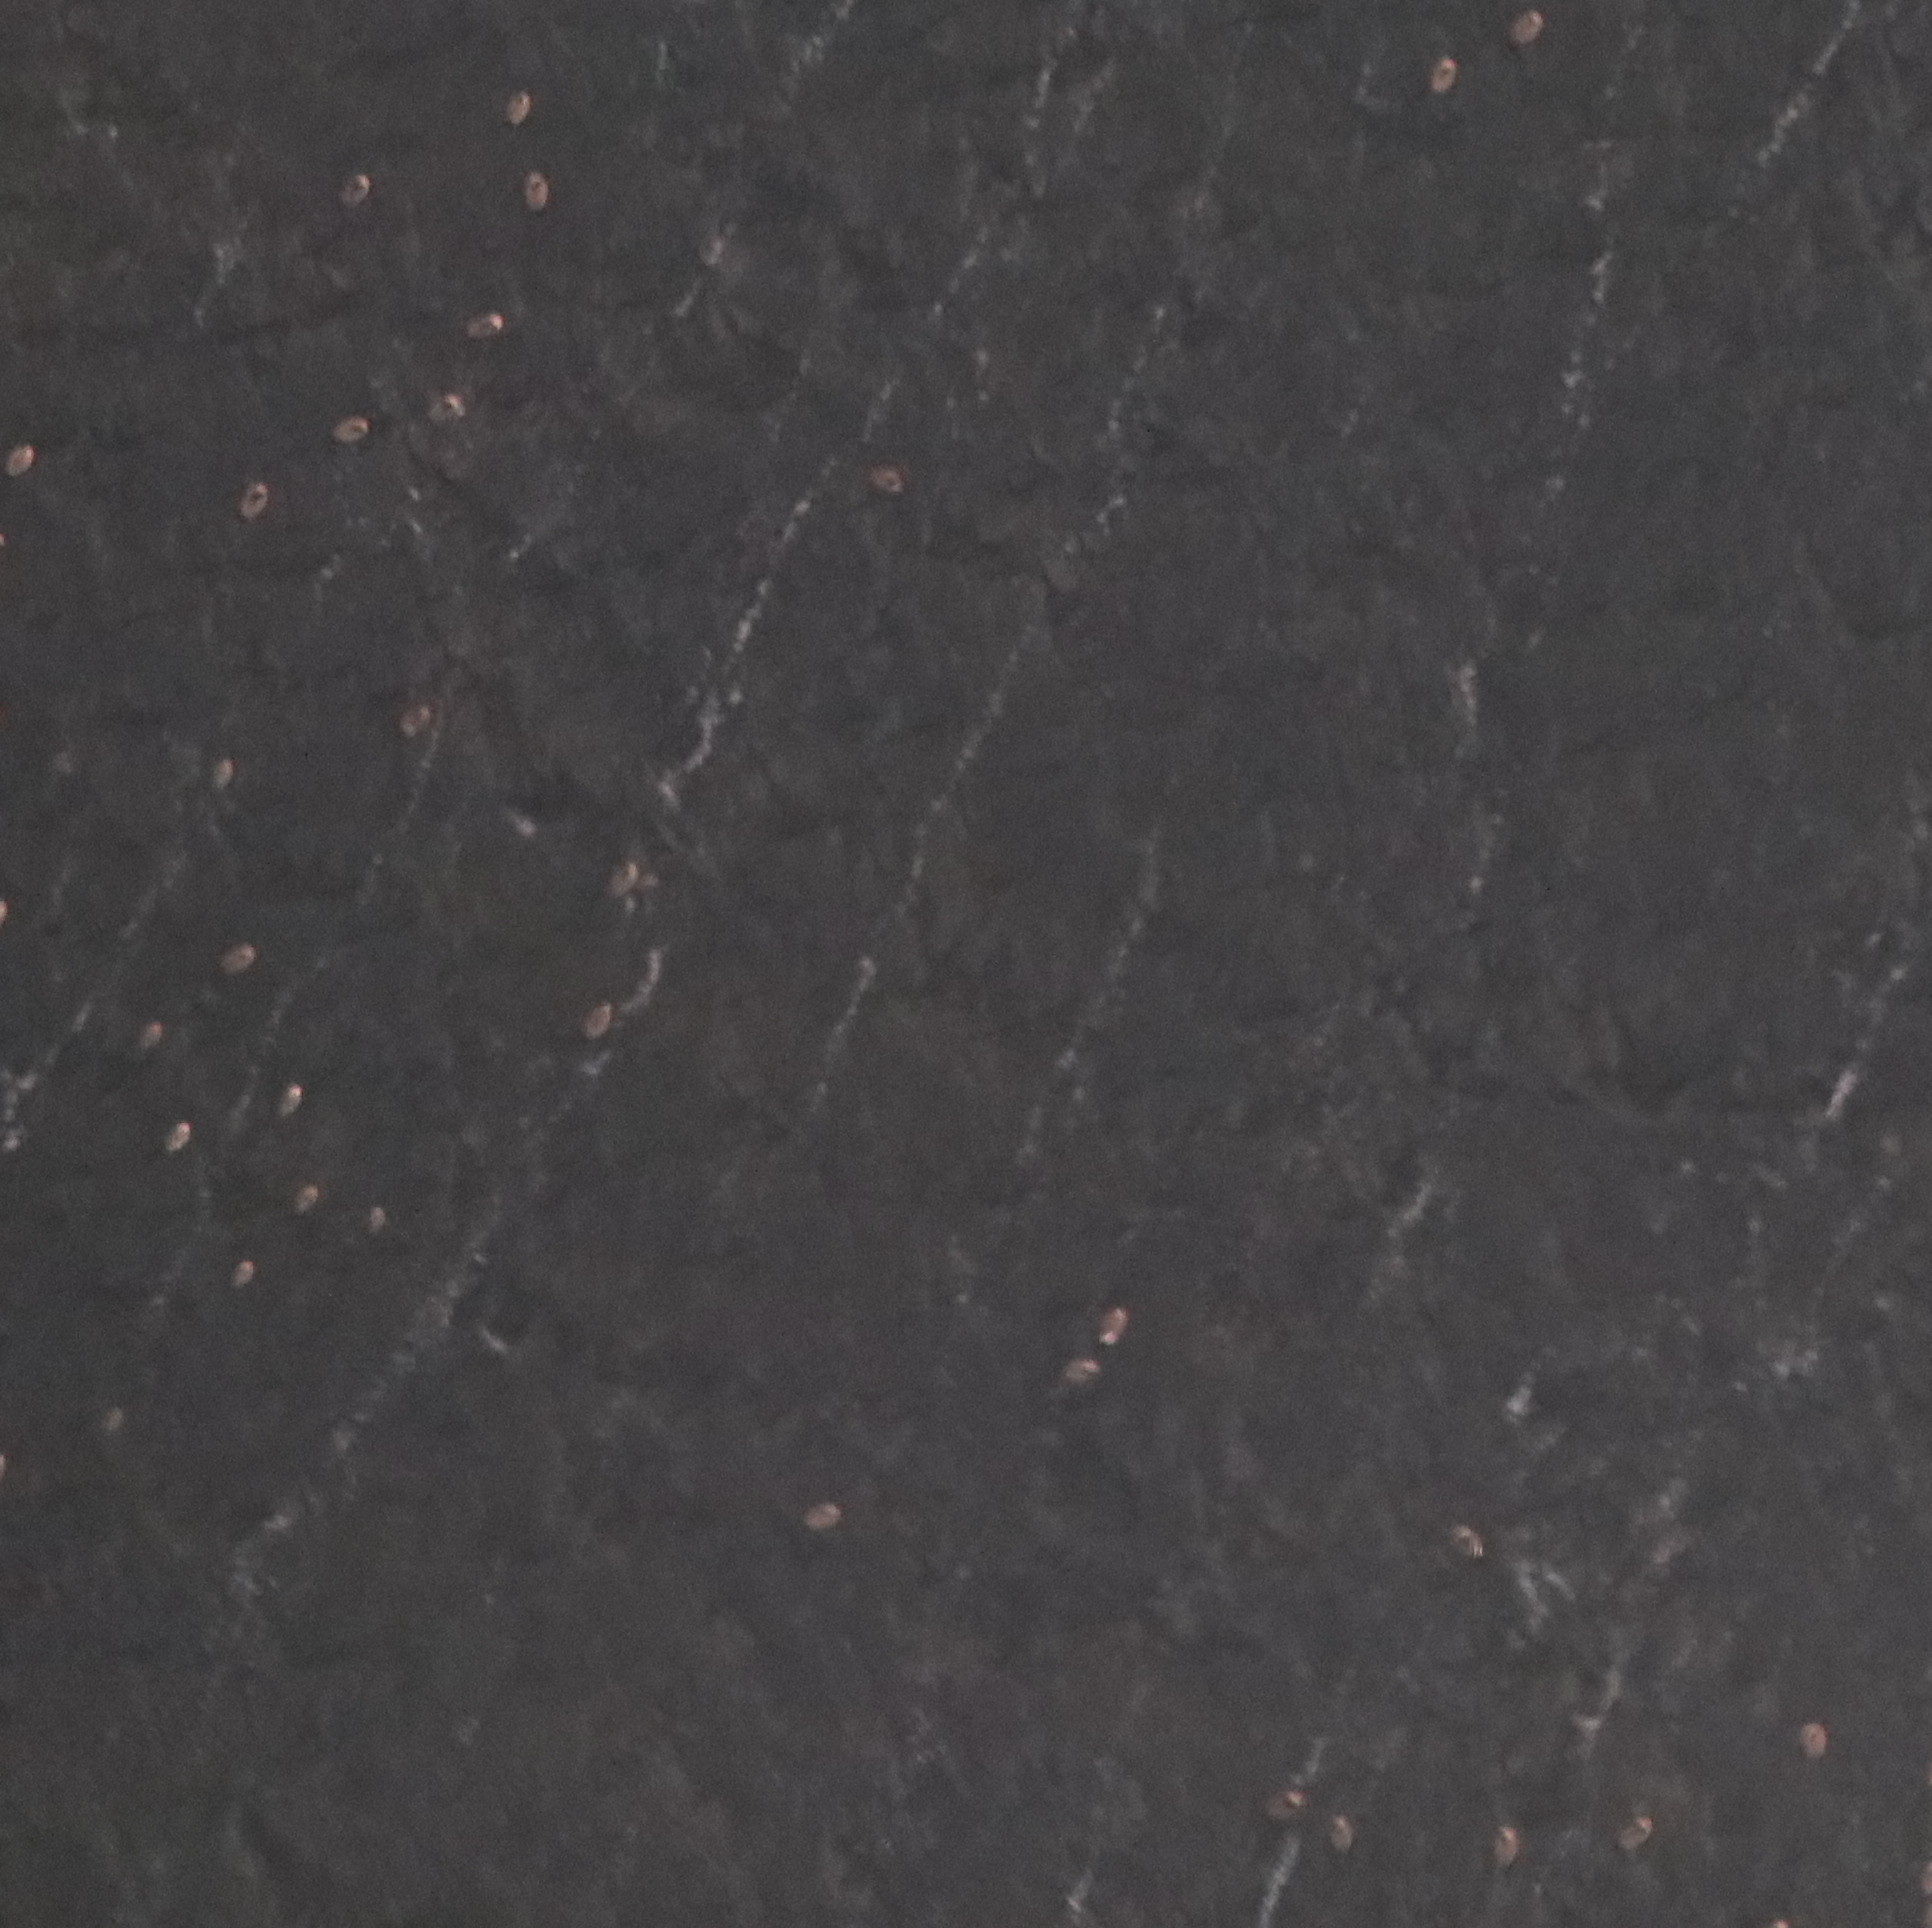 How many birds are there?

31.